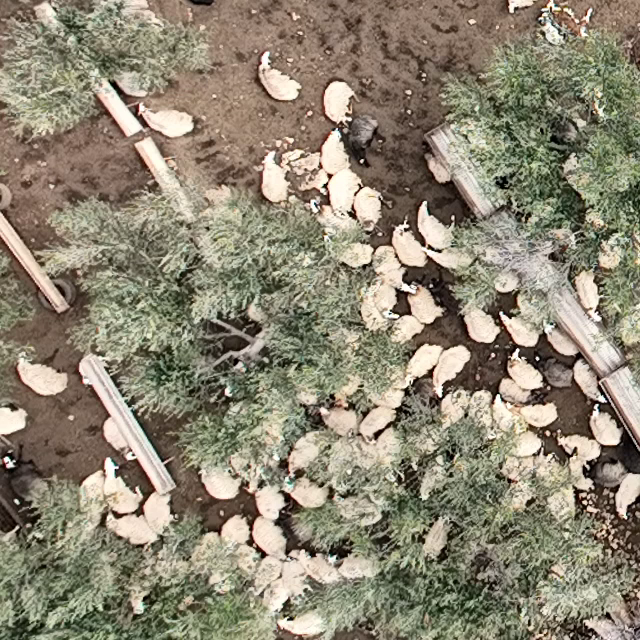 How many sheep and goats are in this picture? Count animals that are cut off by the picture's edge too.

100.